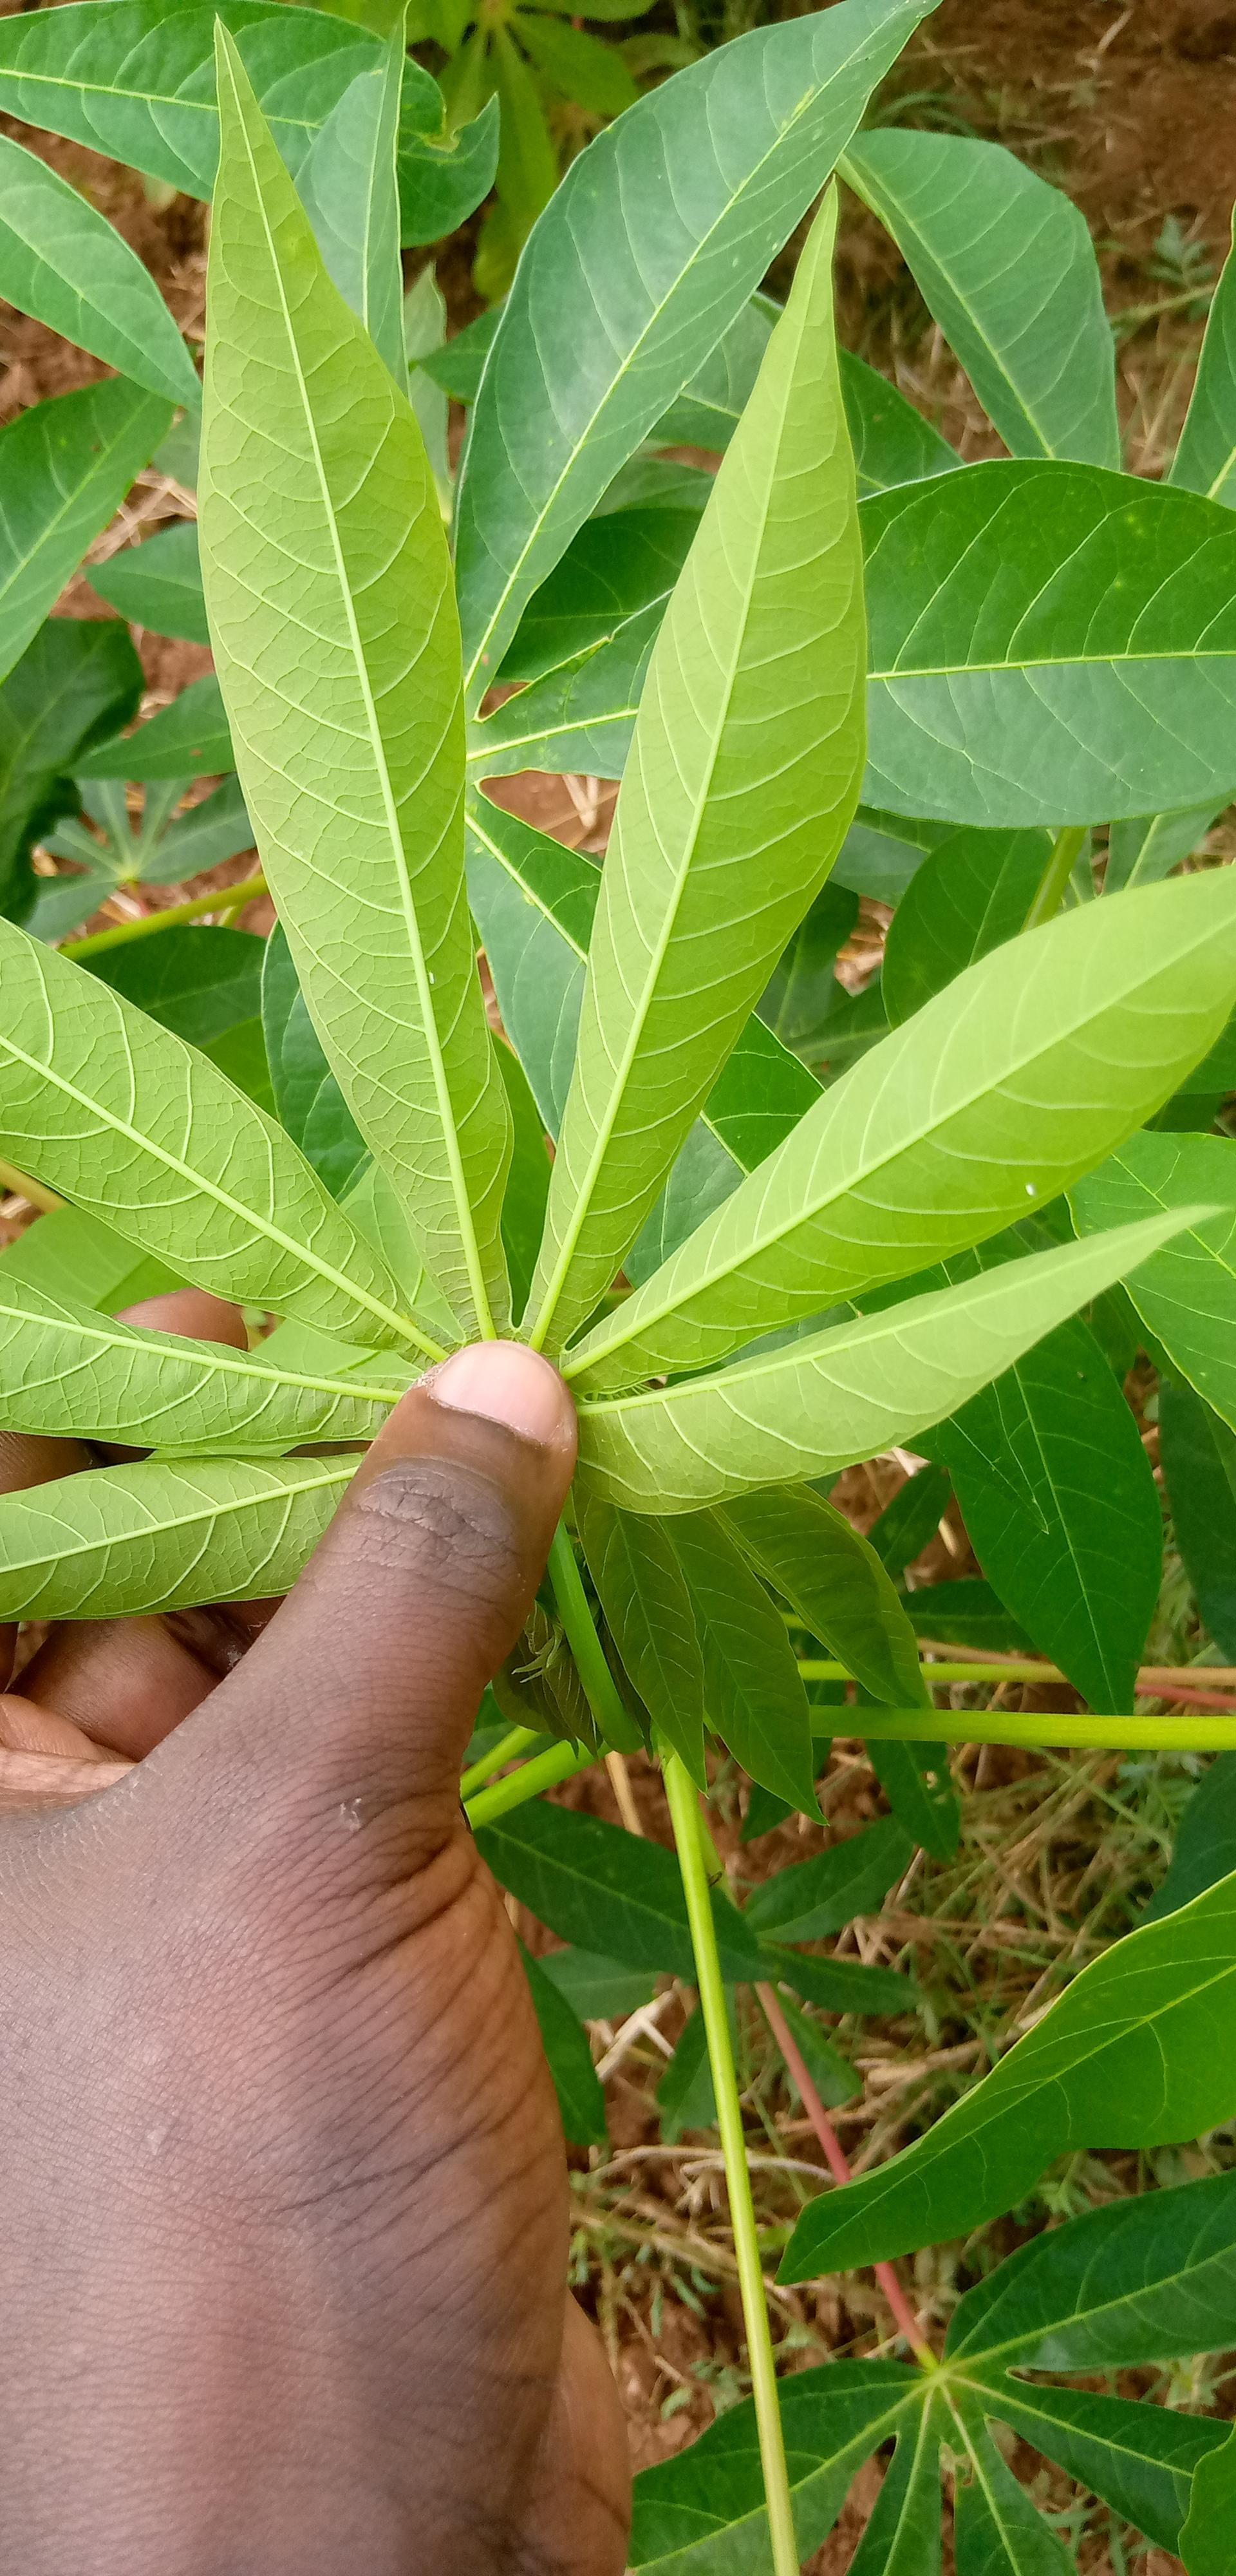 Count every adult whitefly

2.